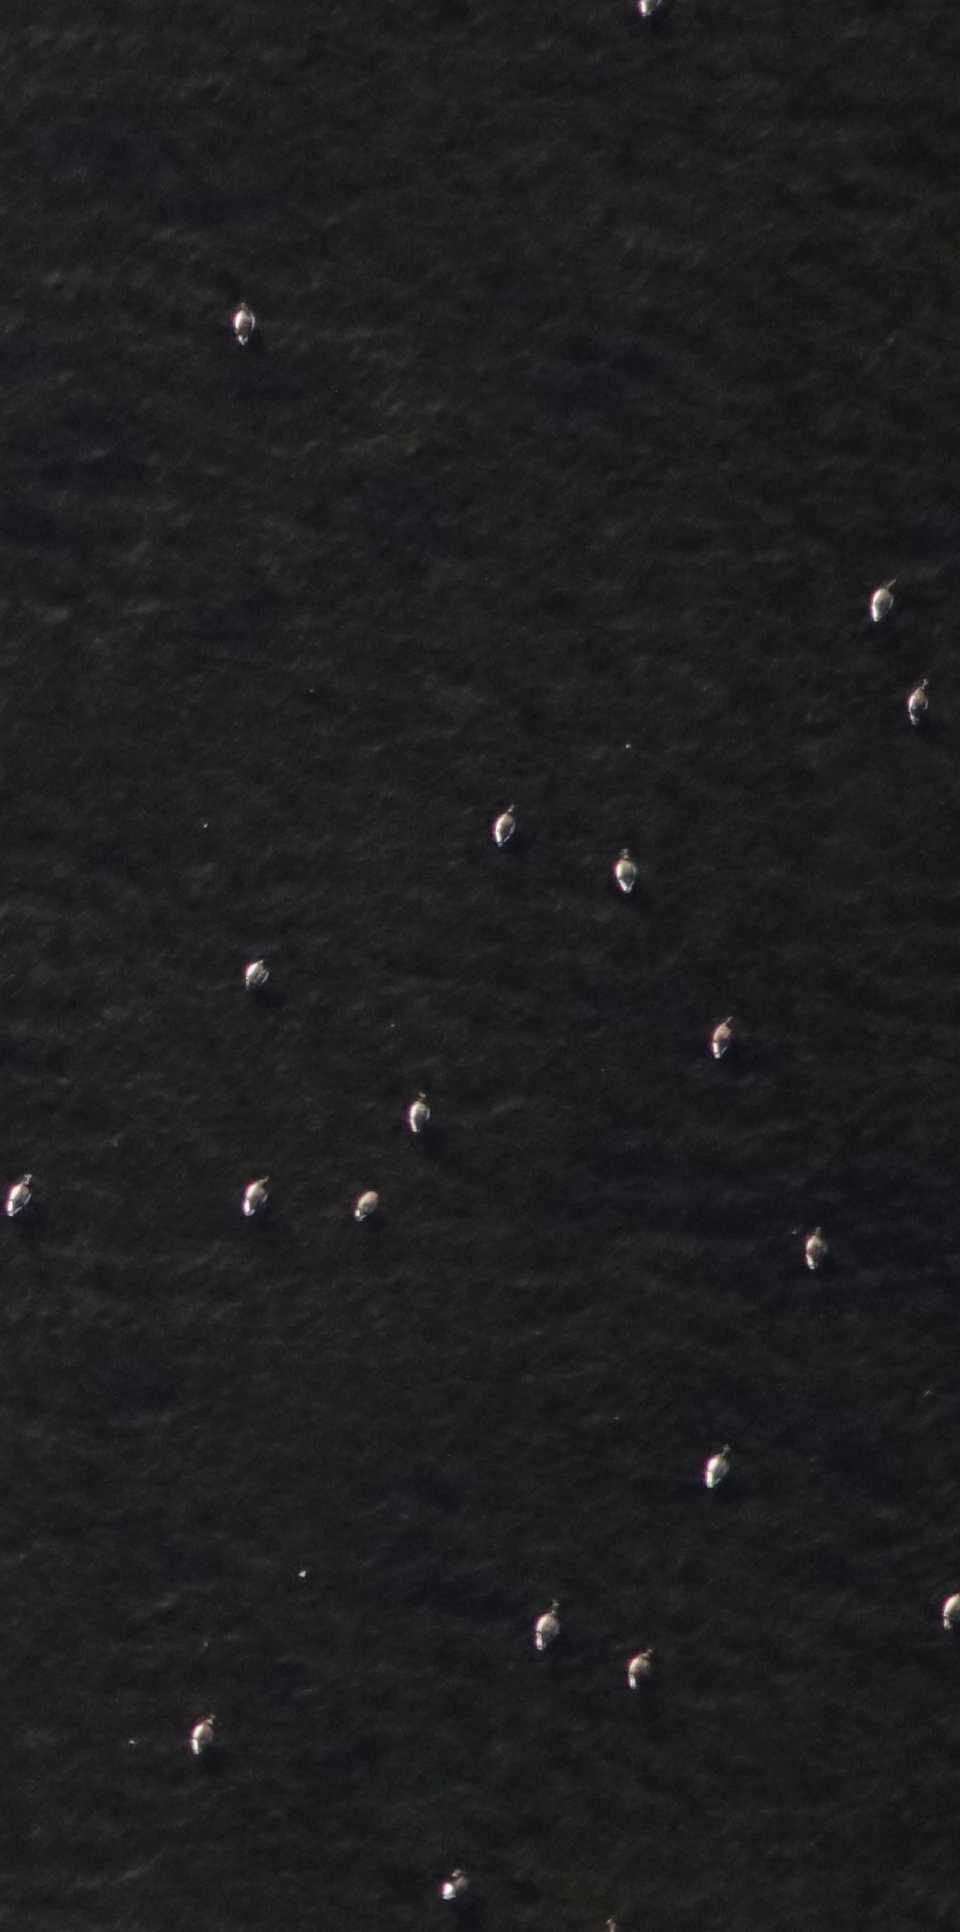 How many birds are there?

17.